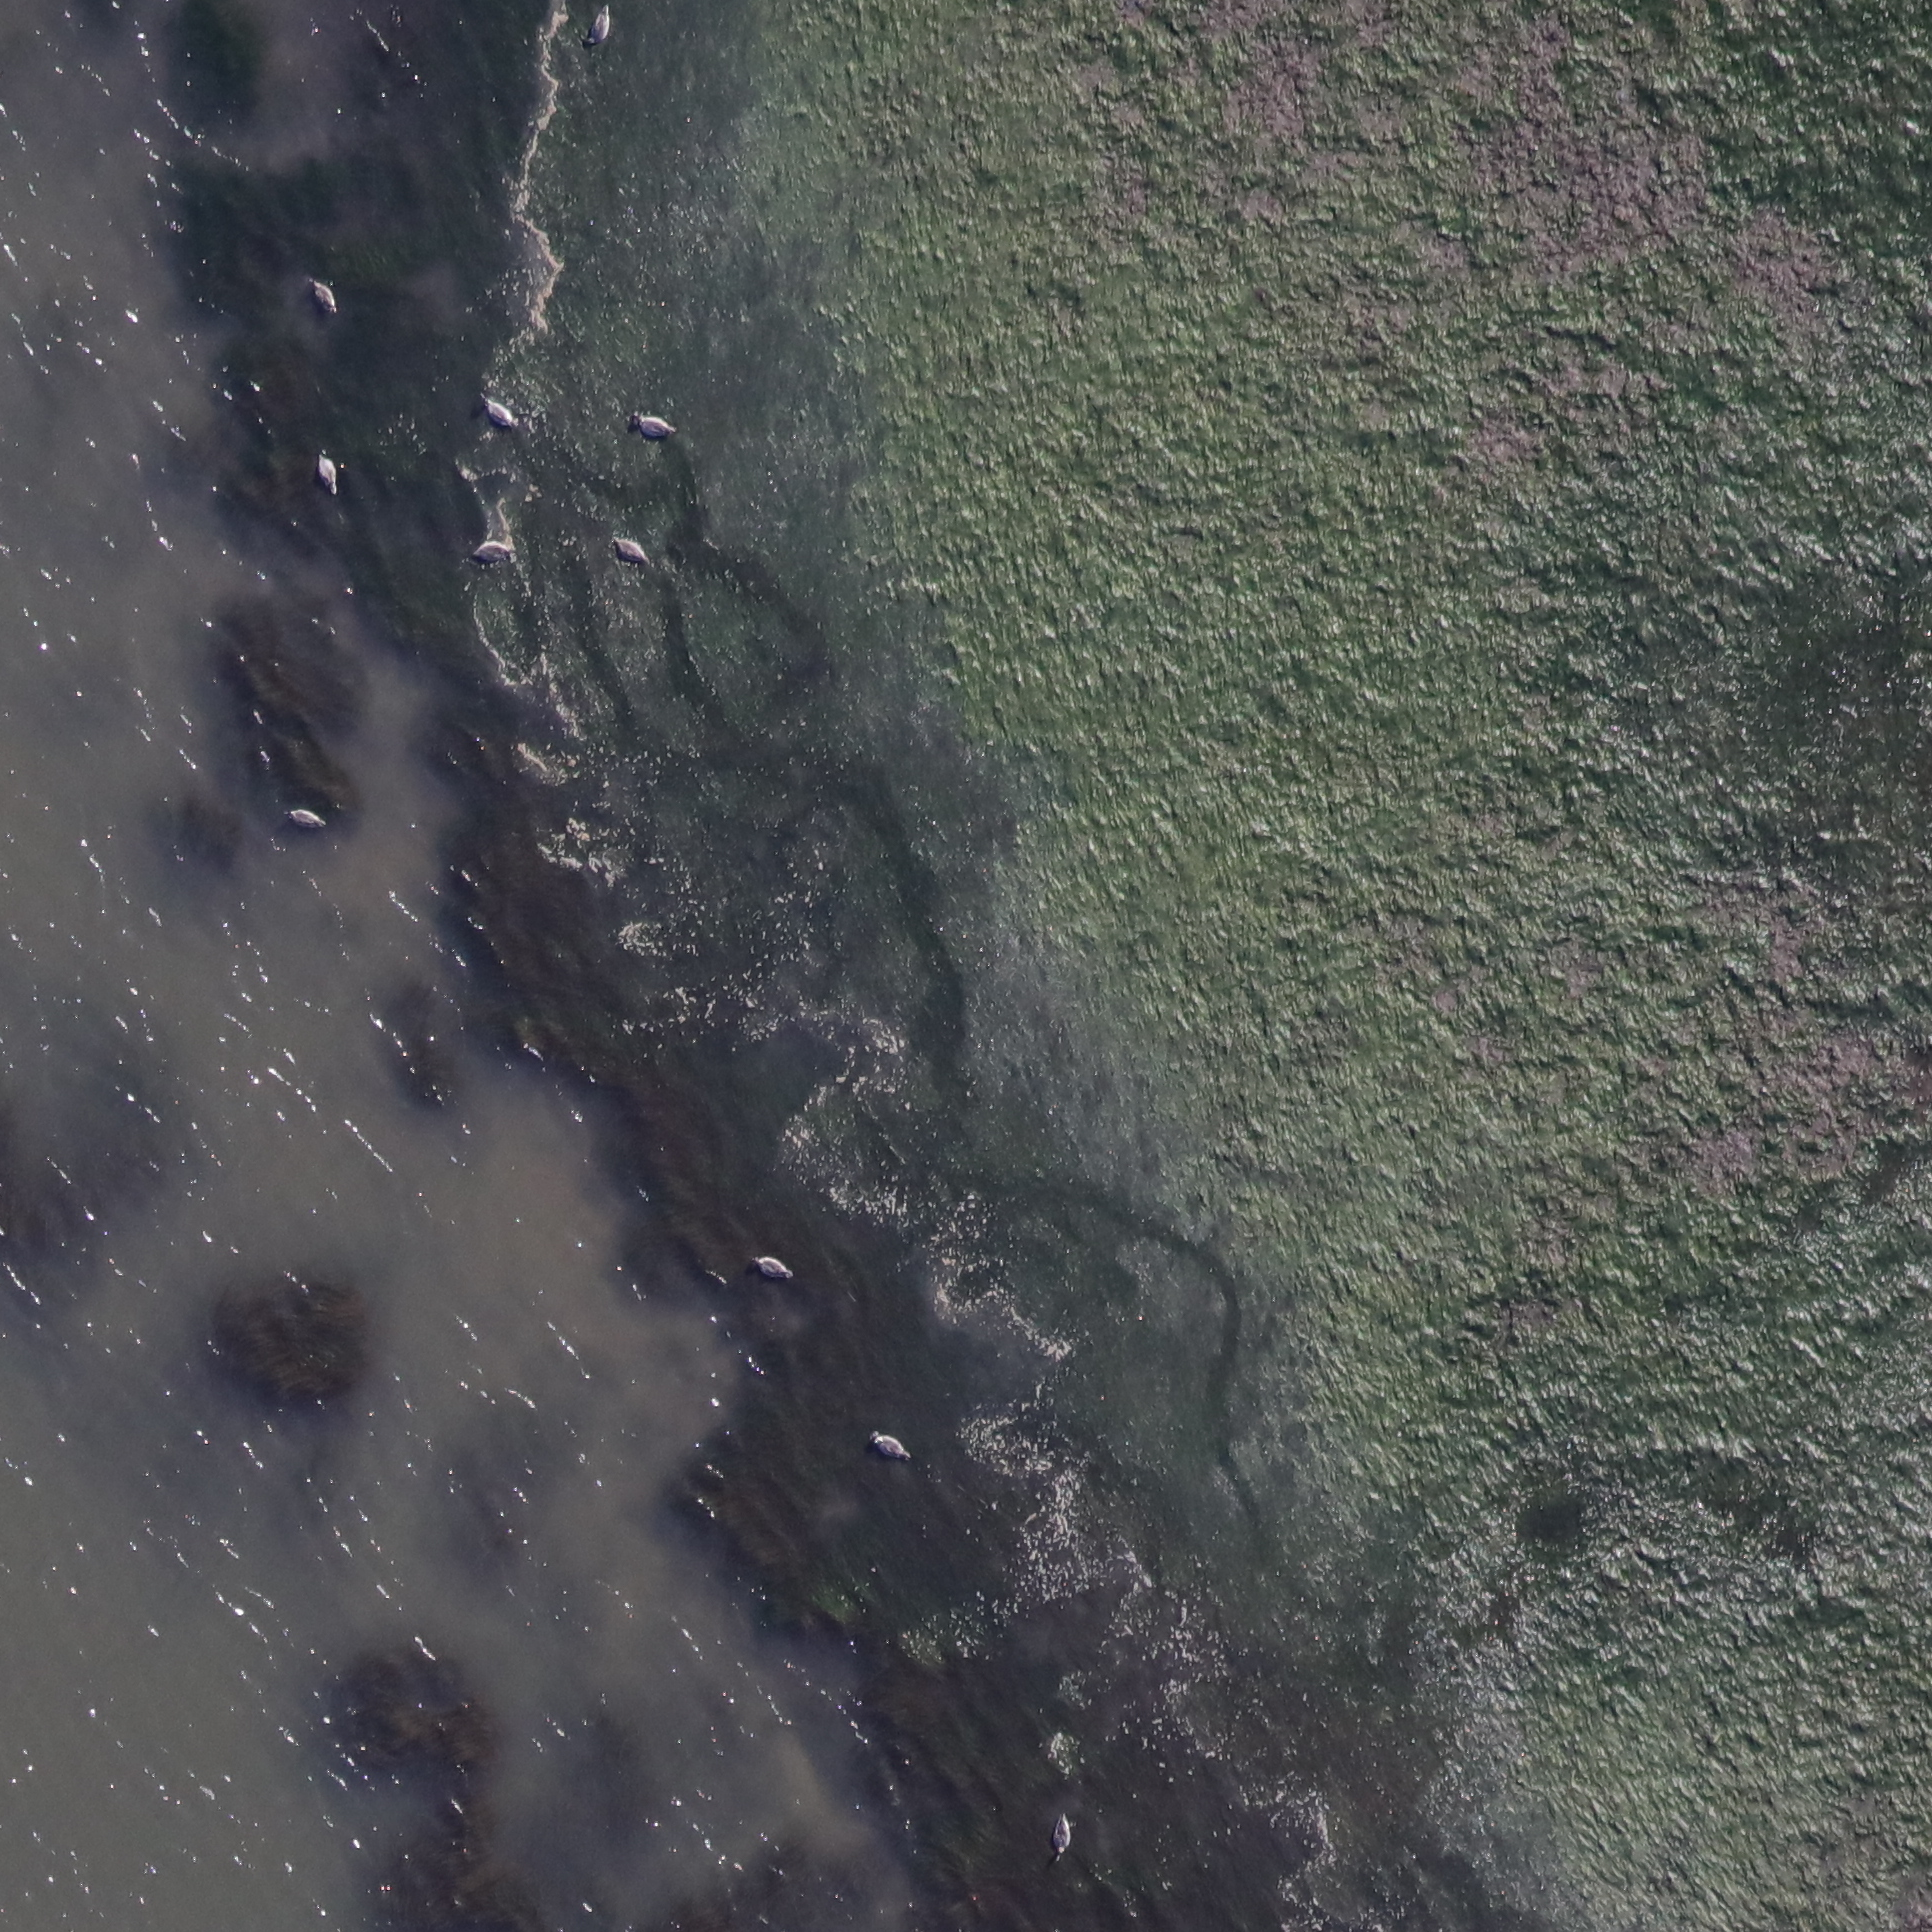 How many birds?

11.